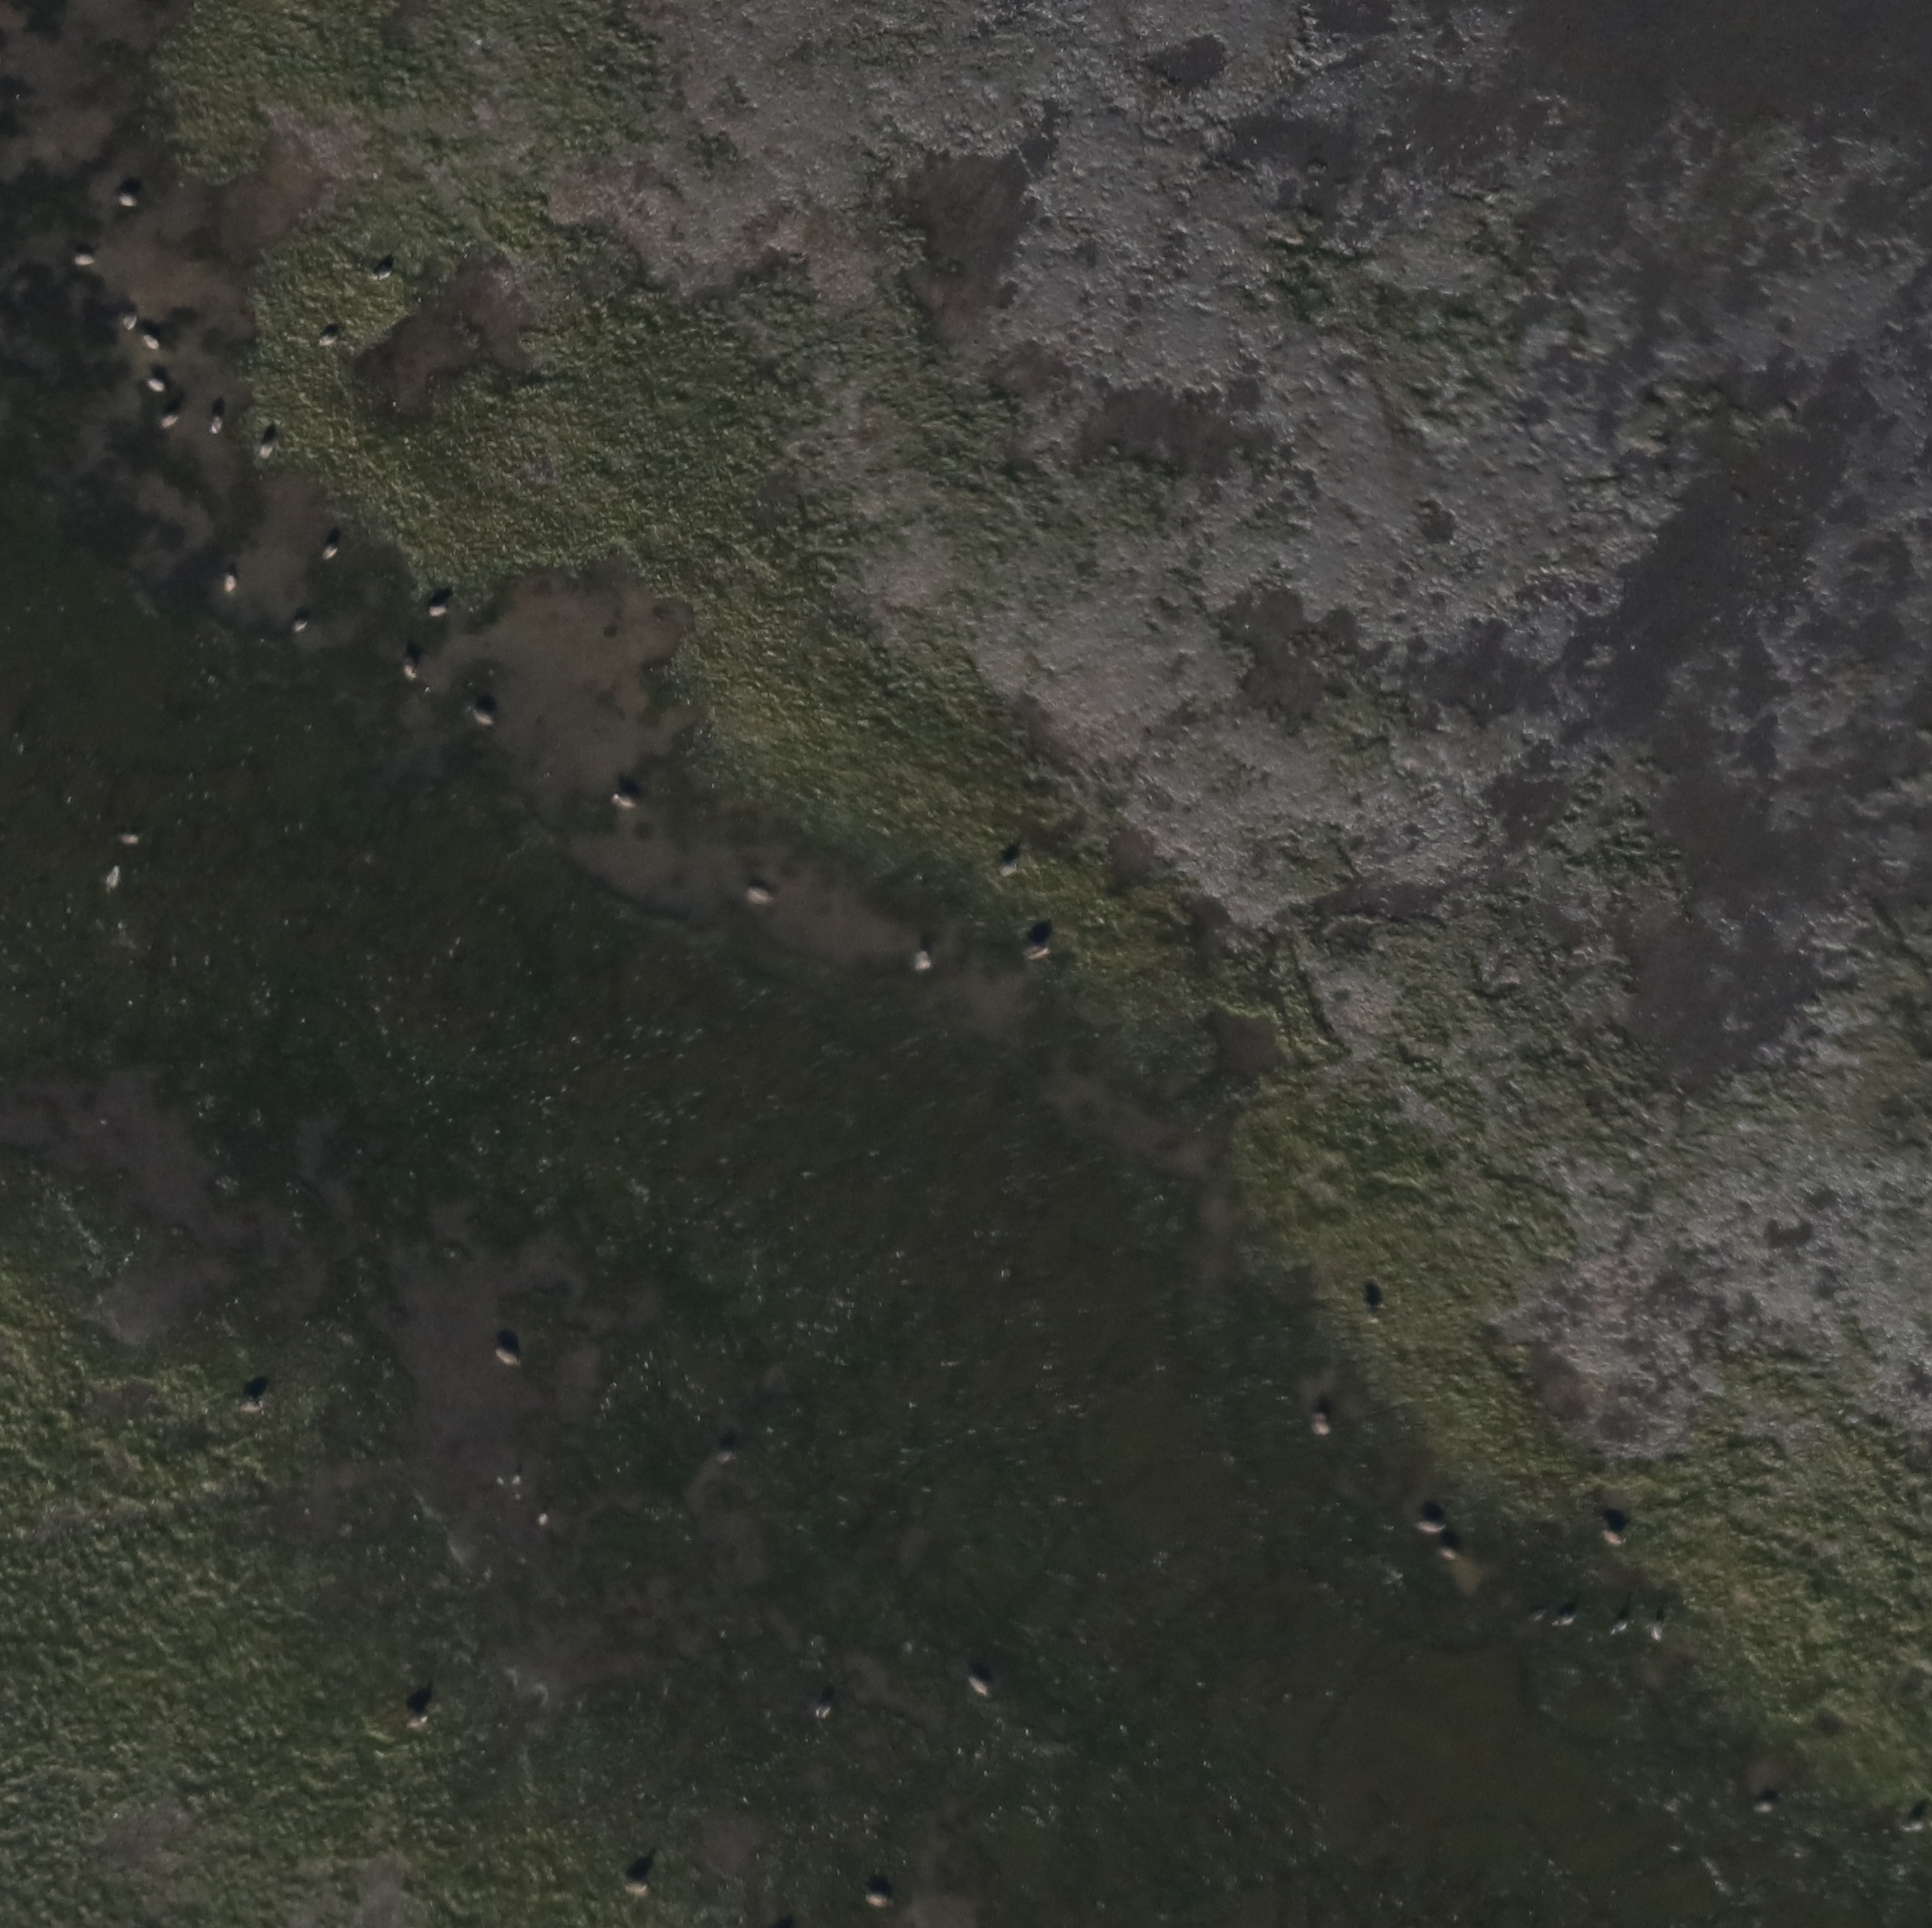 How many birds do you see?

46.